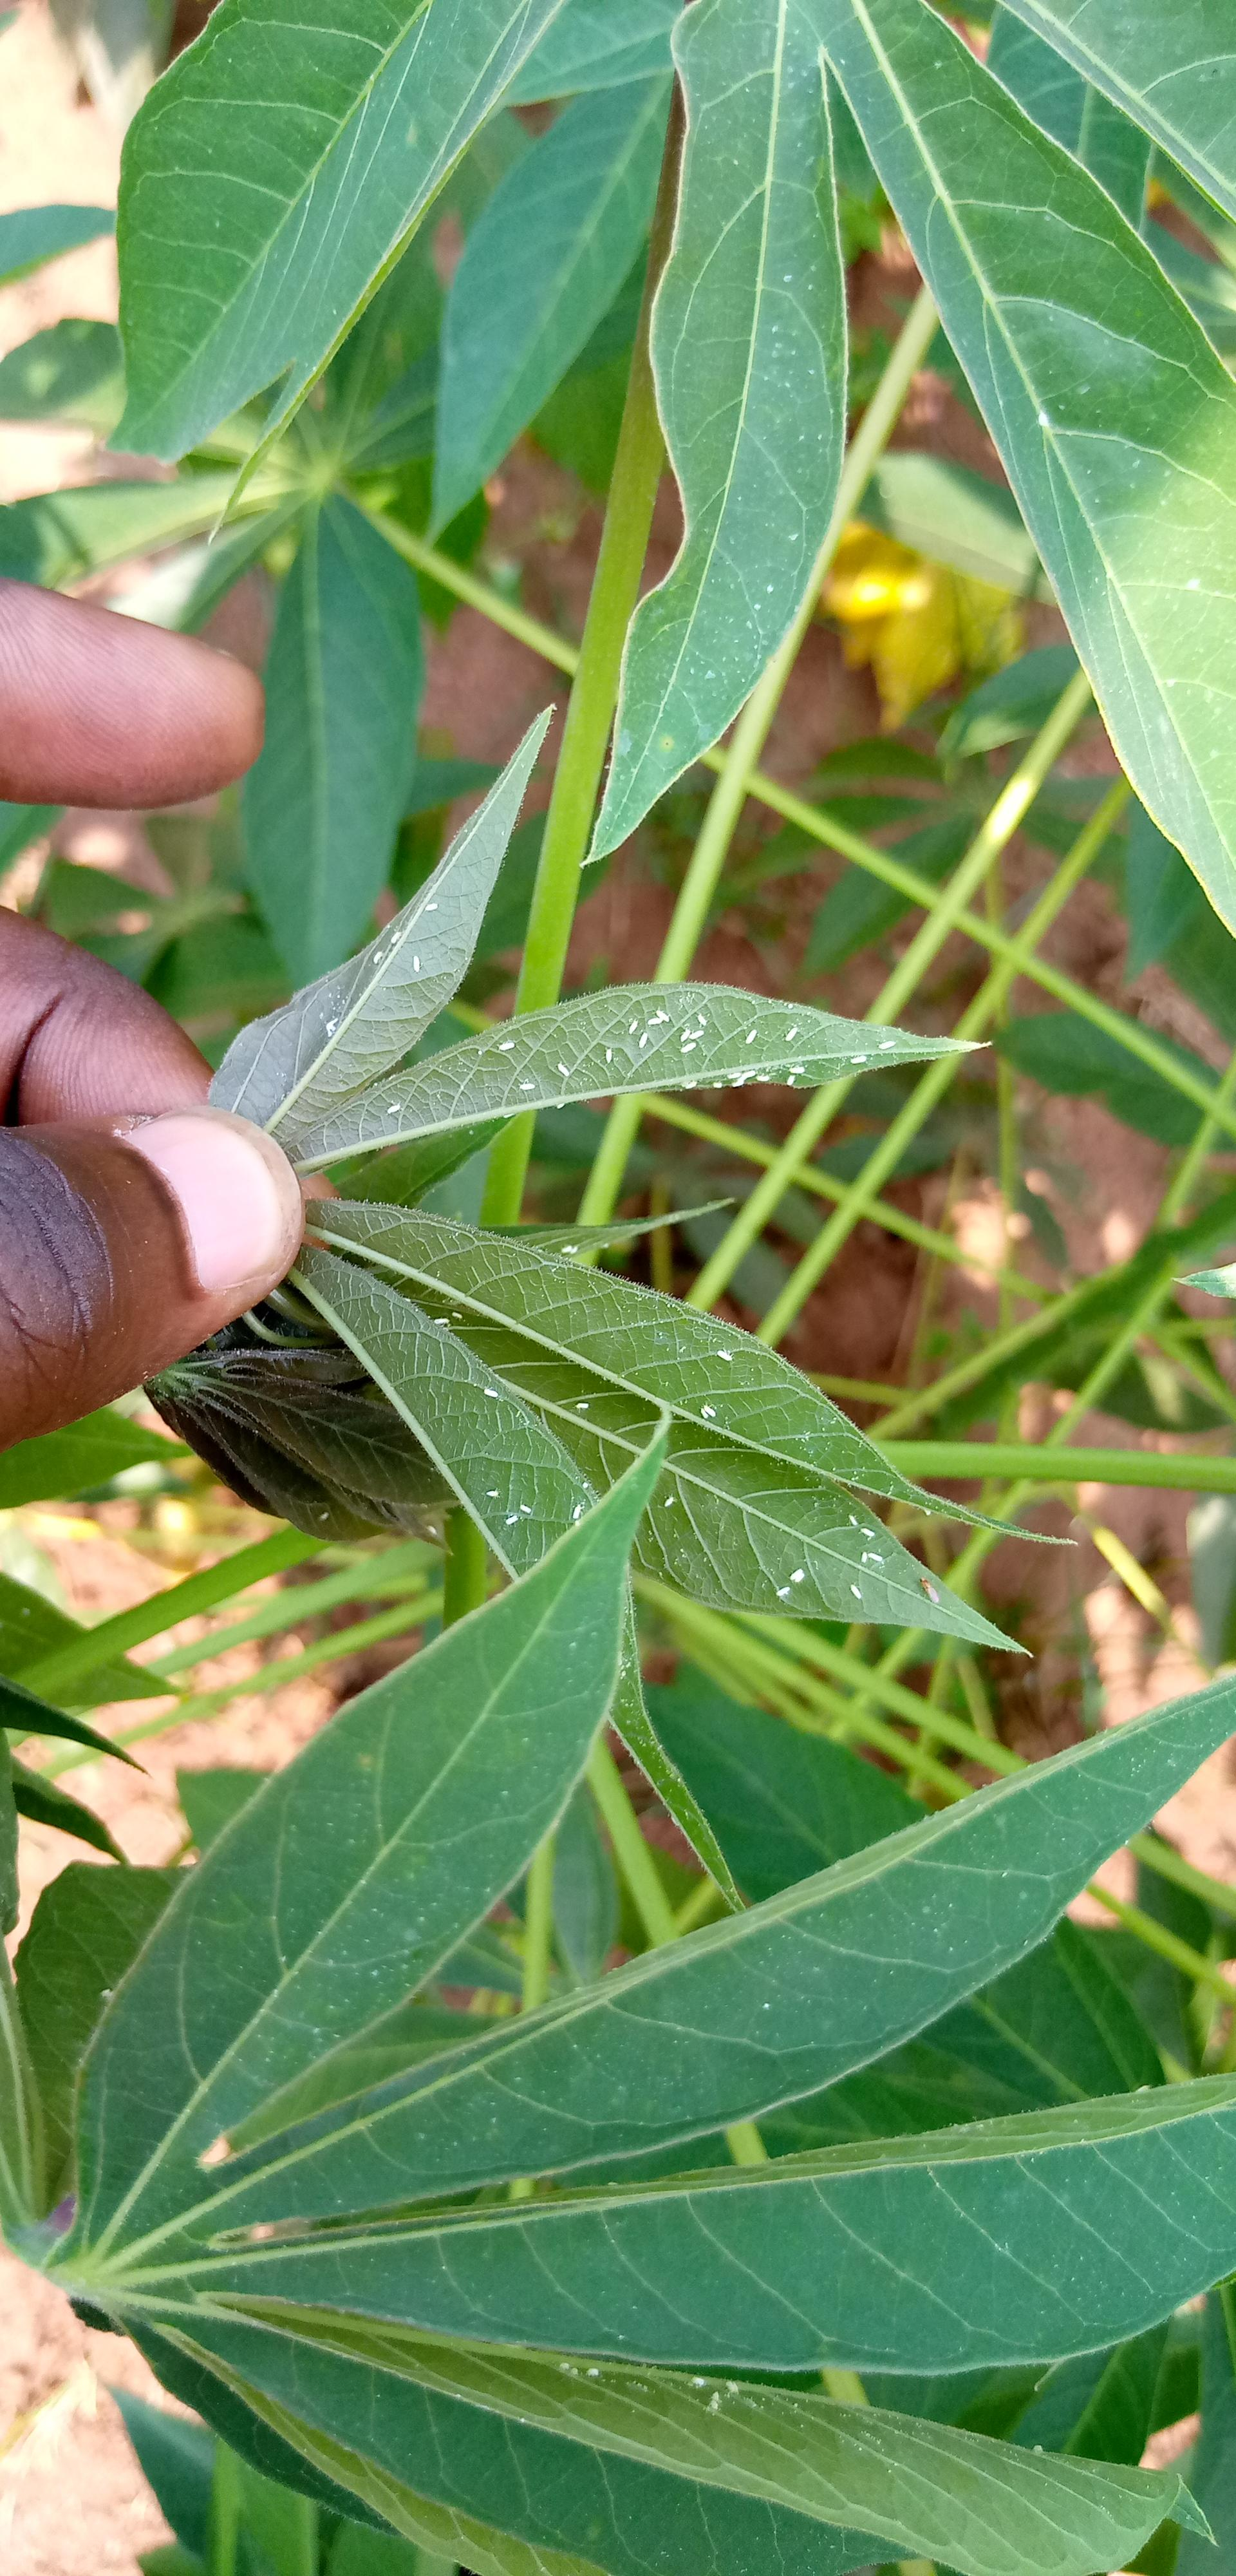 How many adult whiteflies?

65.